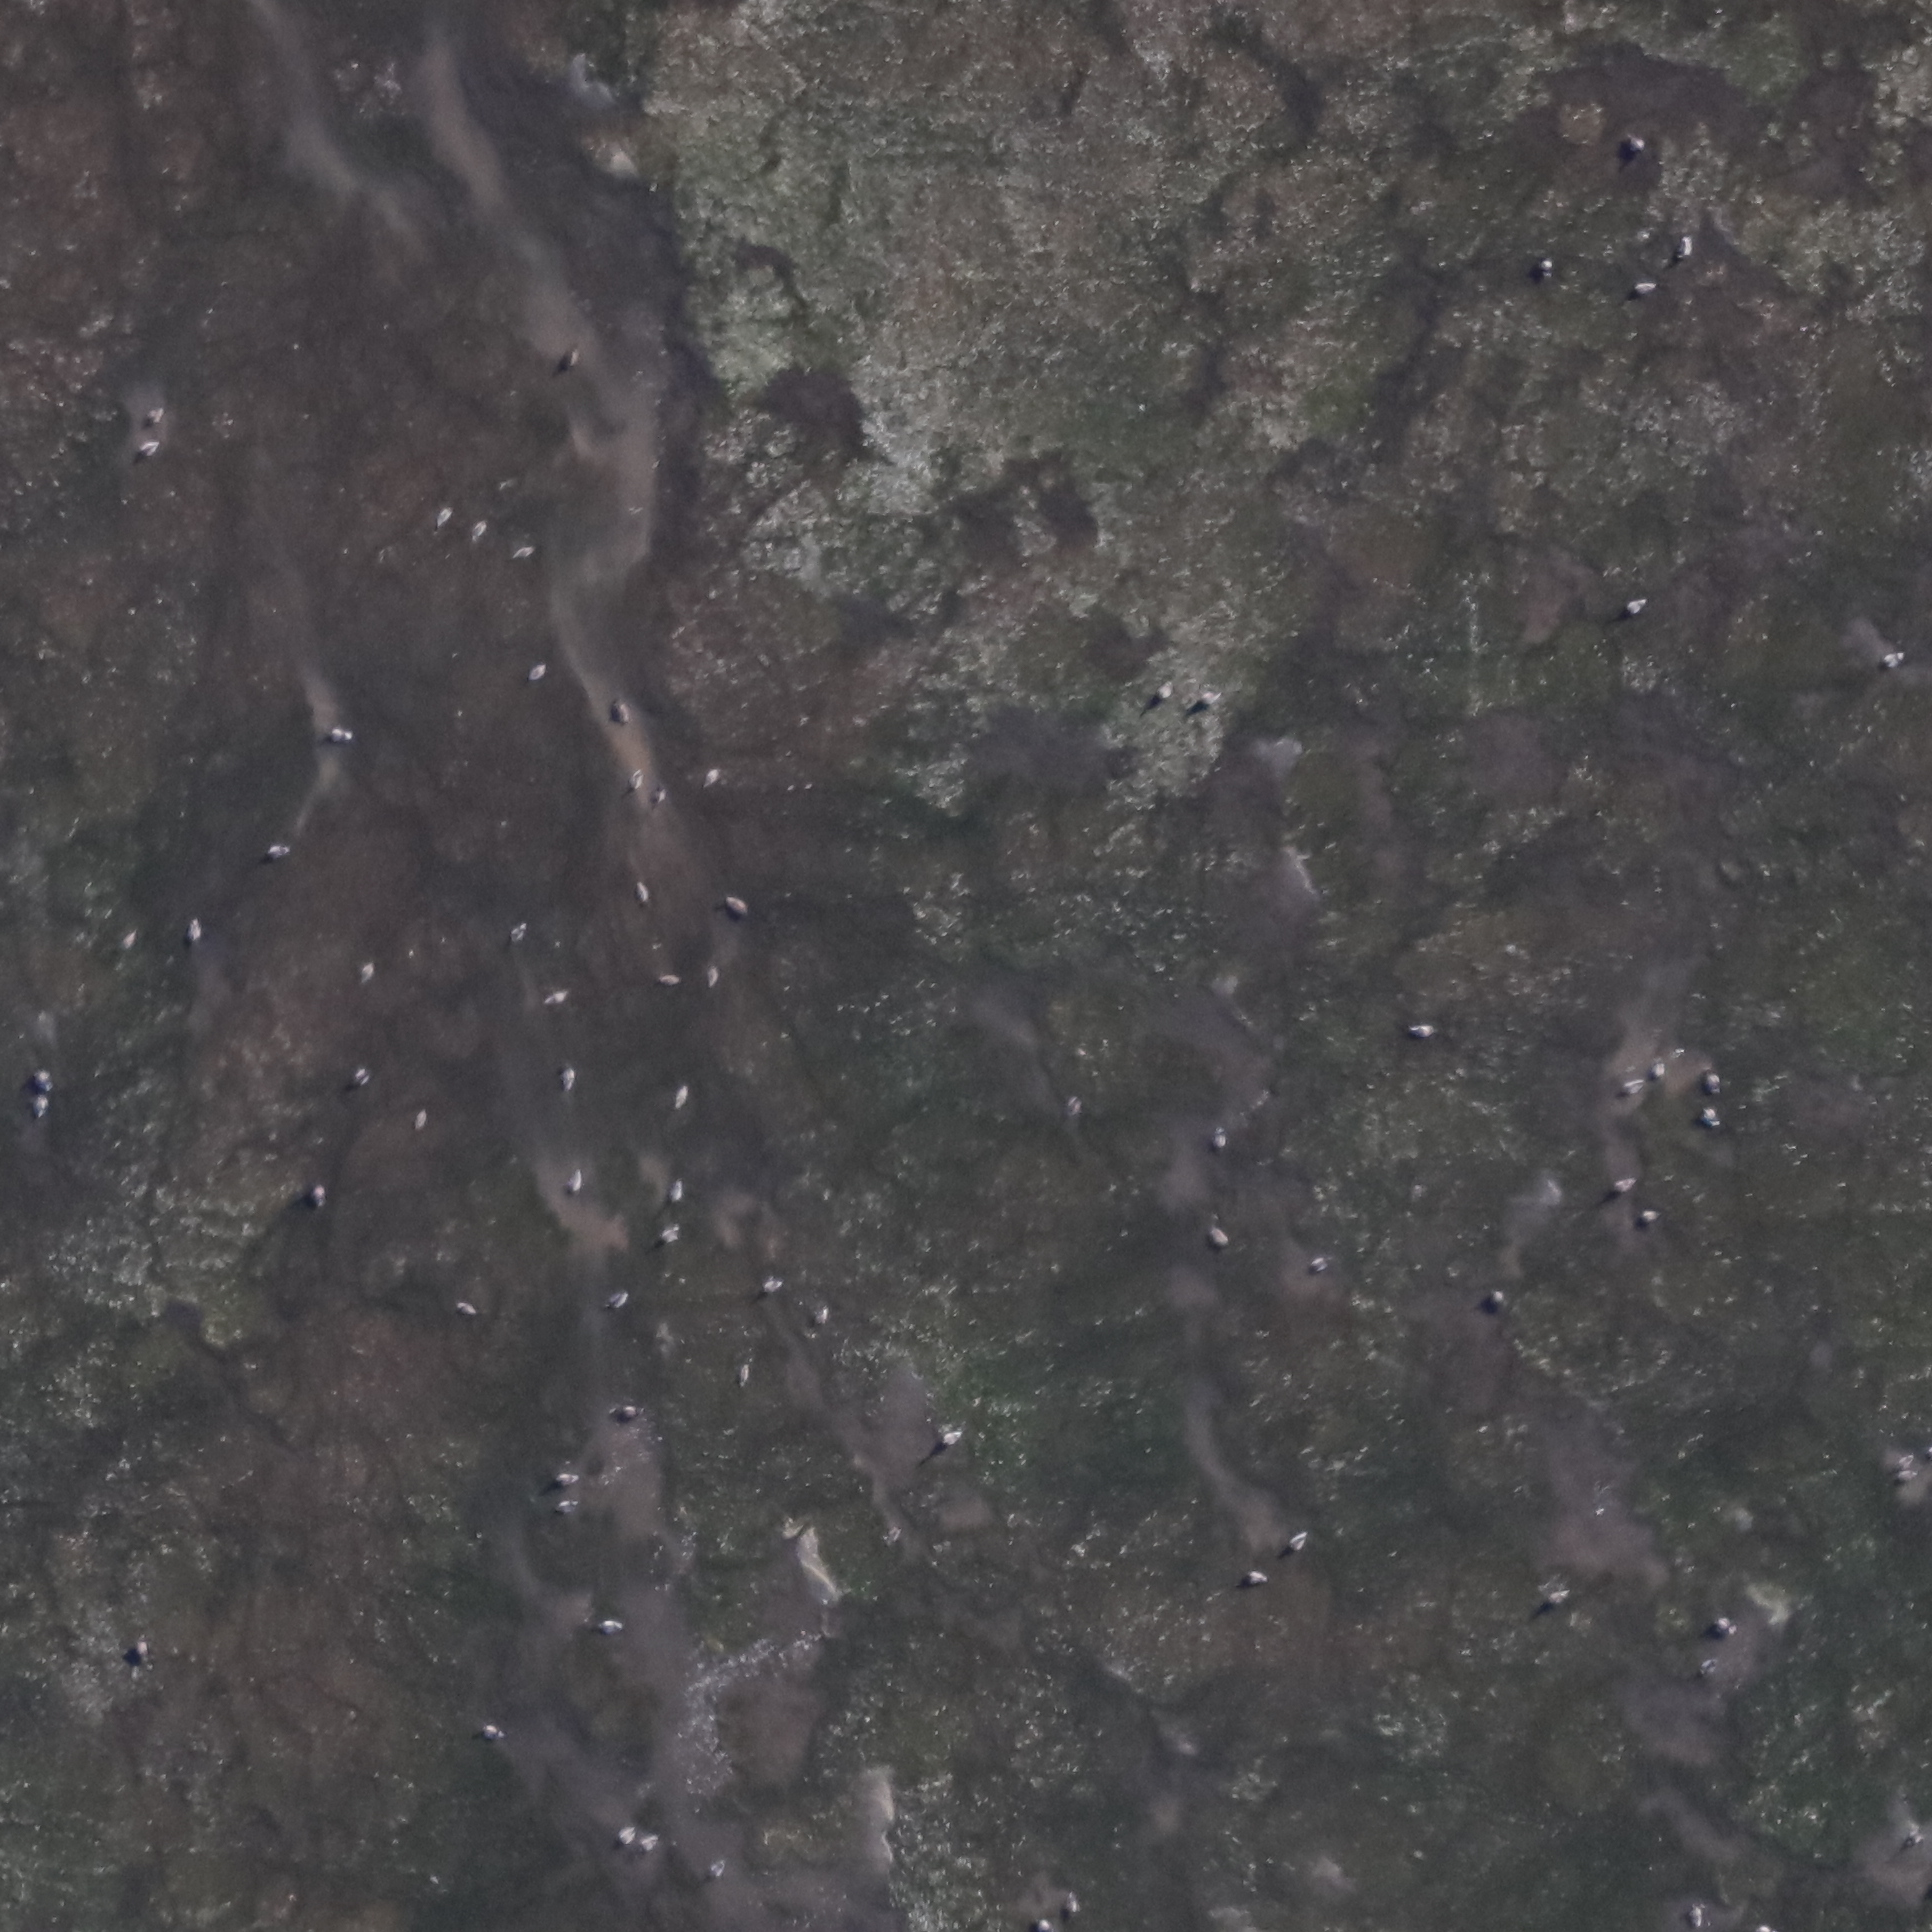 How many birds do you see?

78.